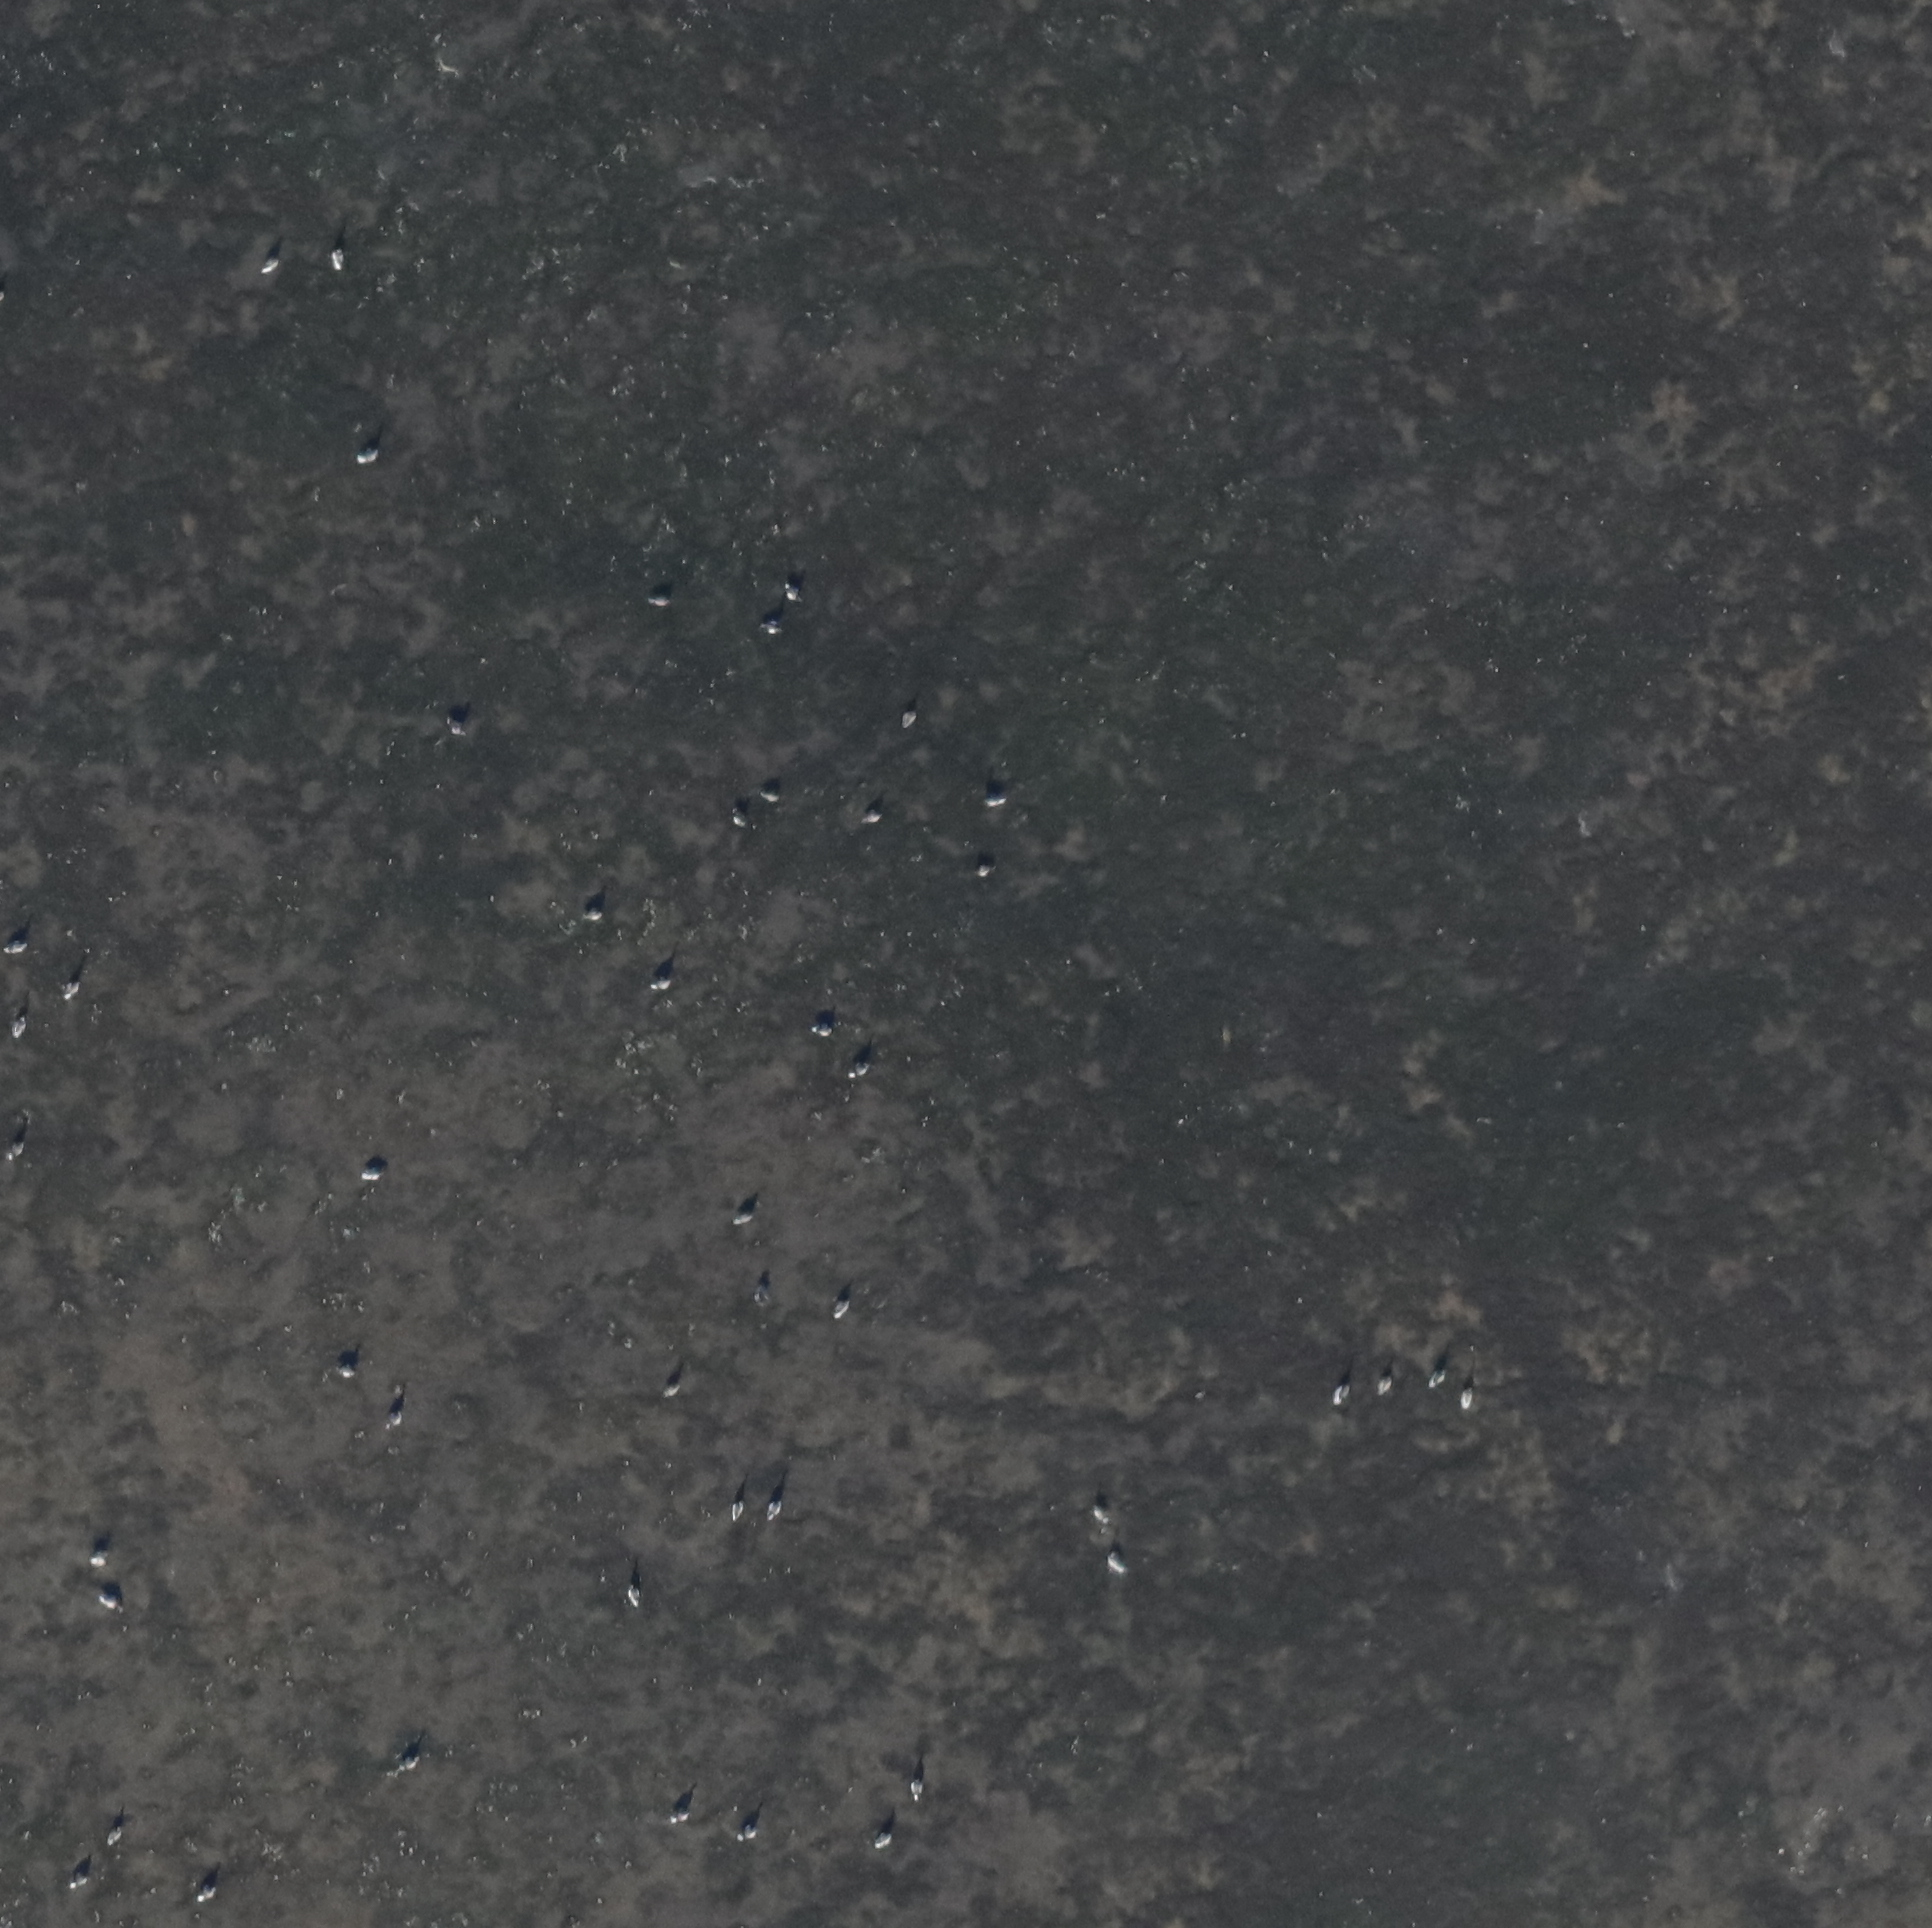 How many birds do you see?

47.